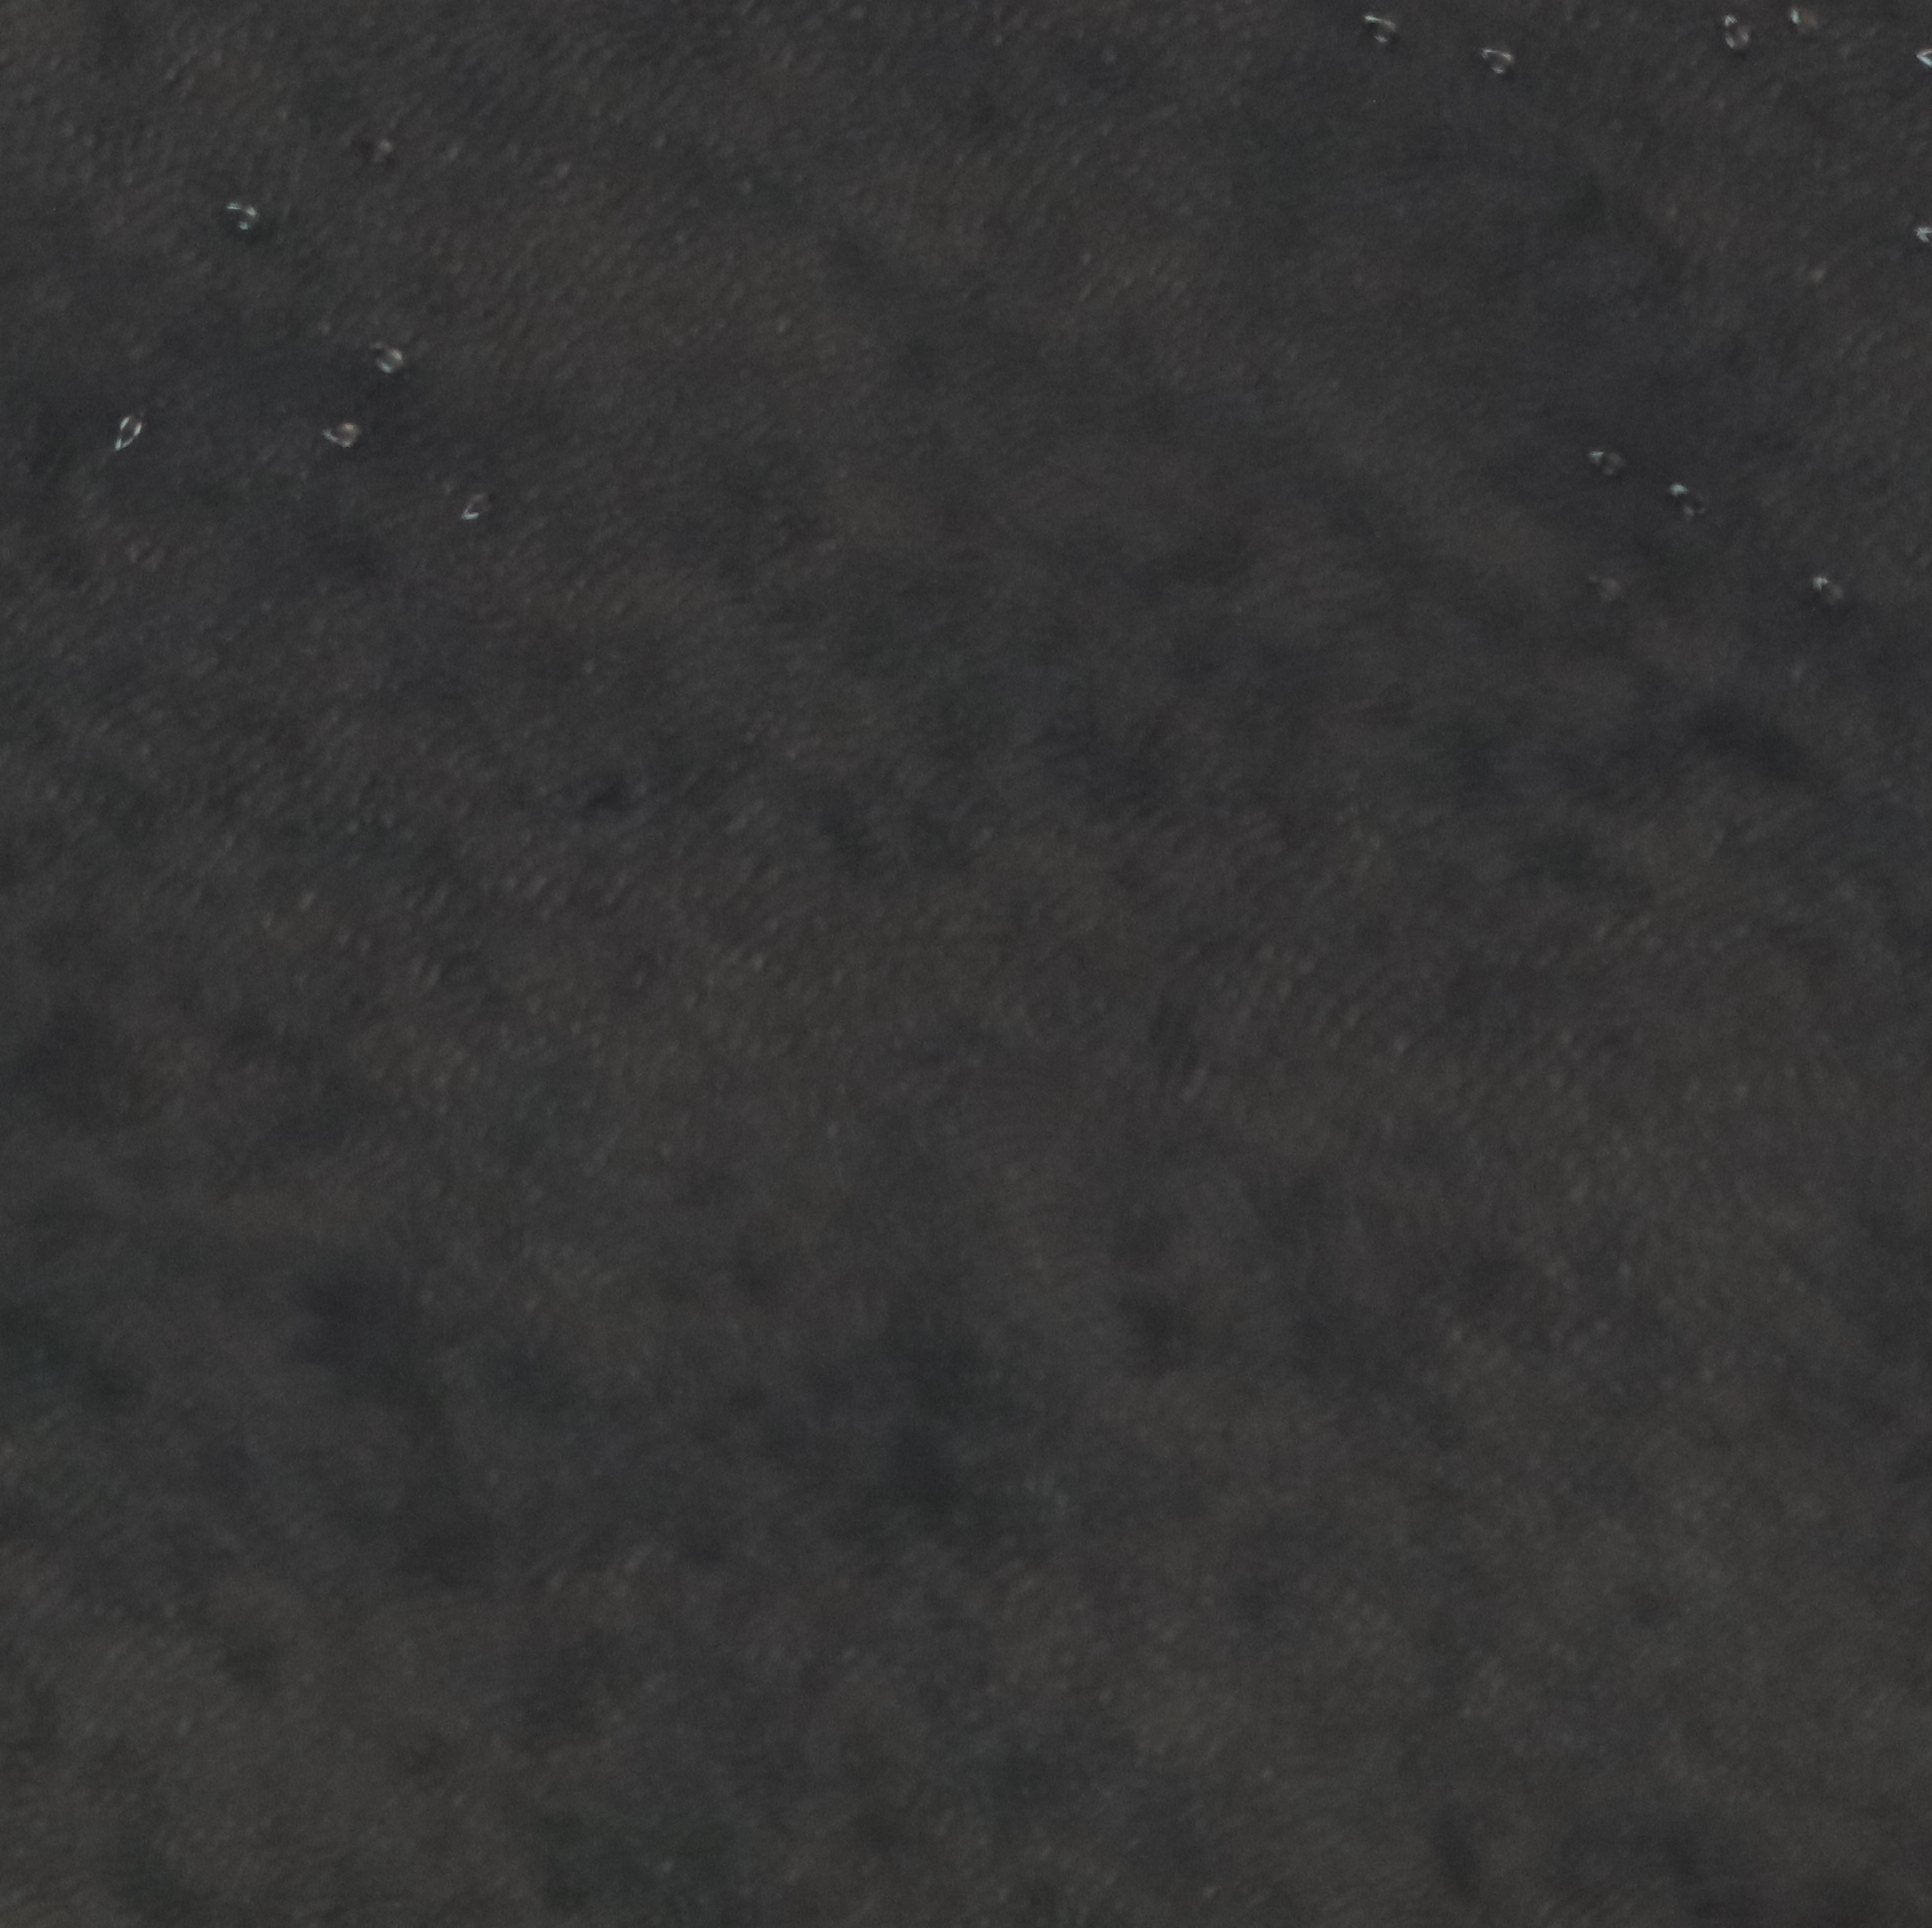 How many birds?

12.